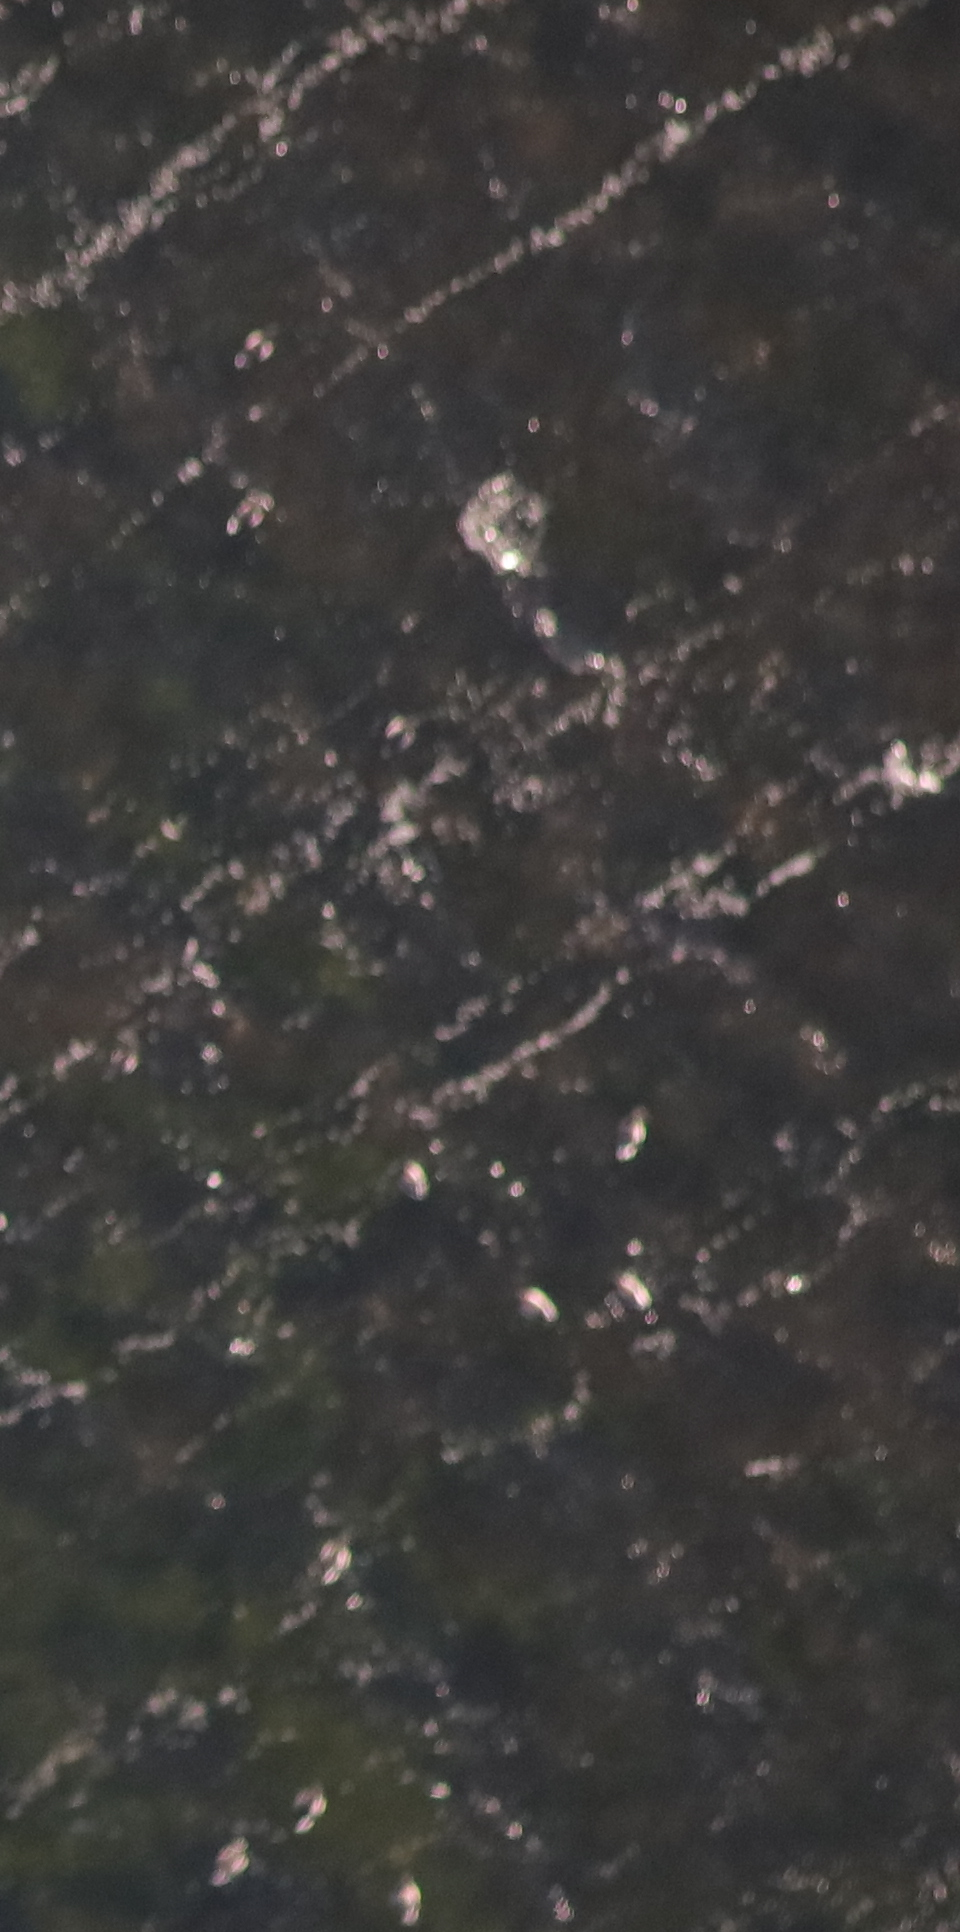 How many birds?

10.